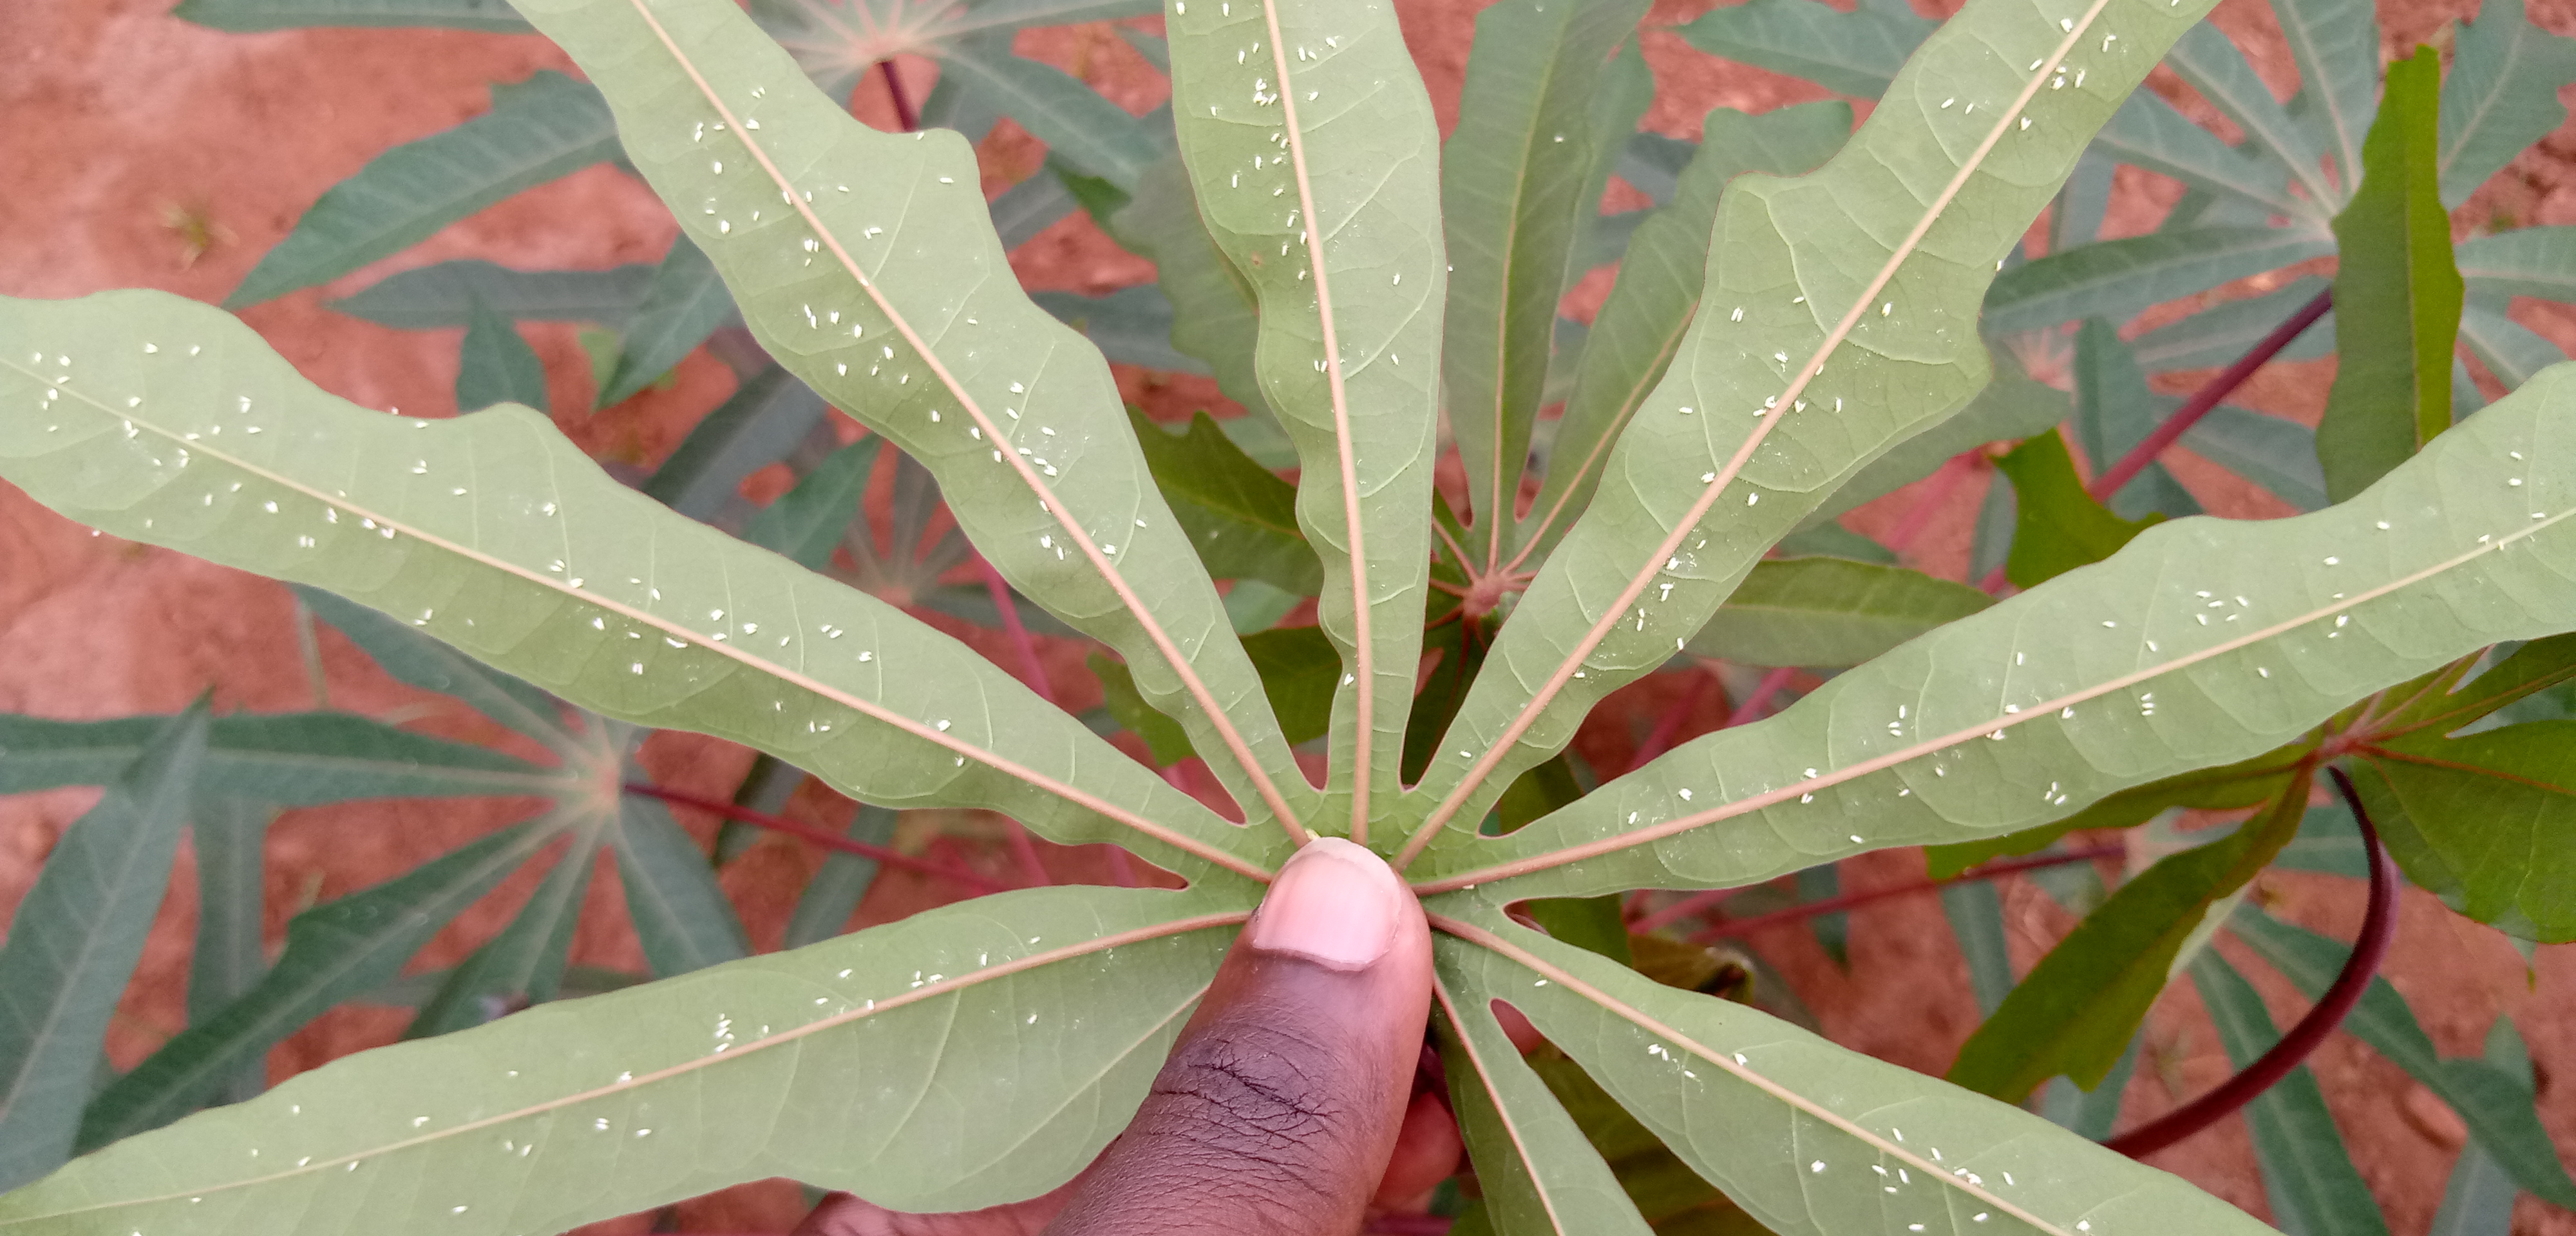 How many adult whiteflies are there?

249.